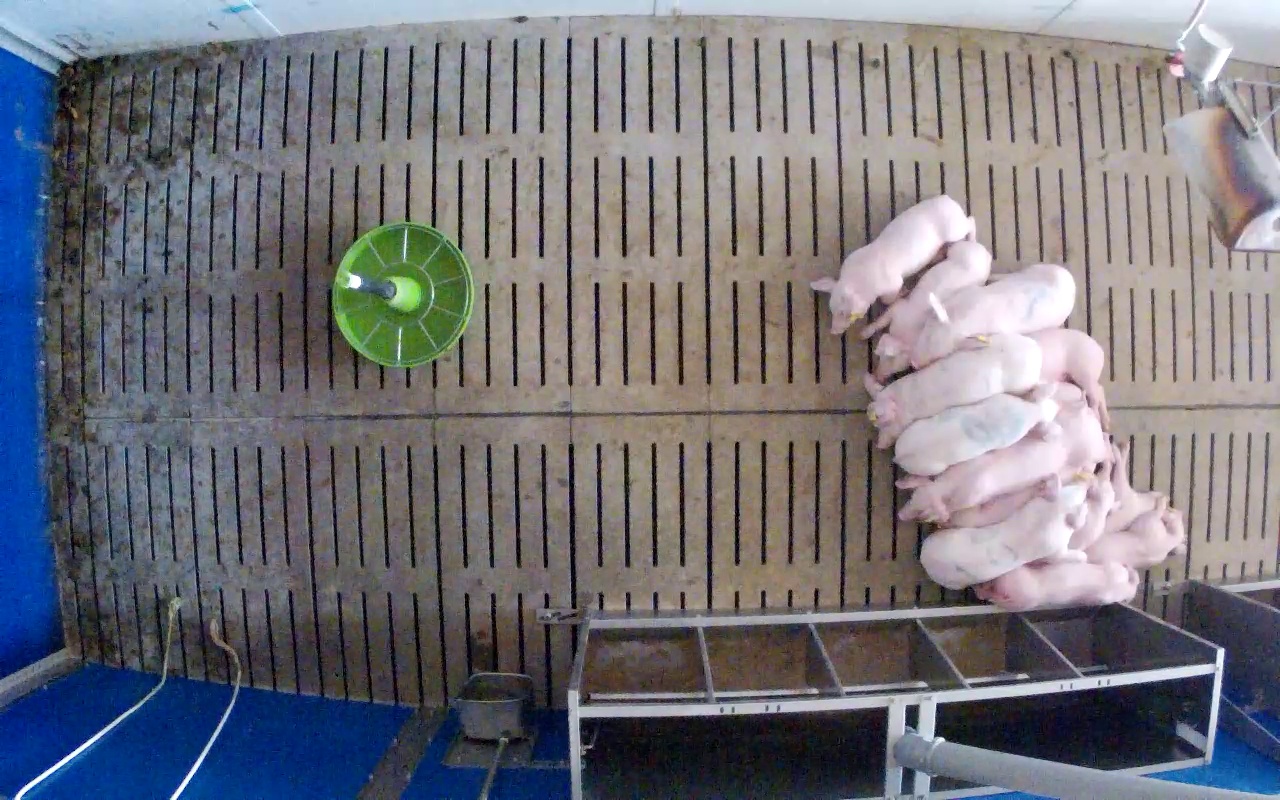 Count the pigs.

13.